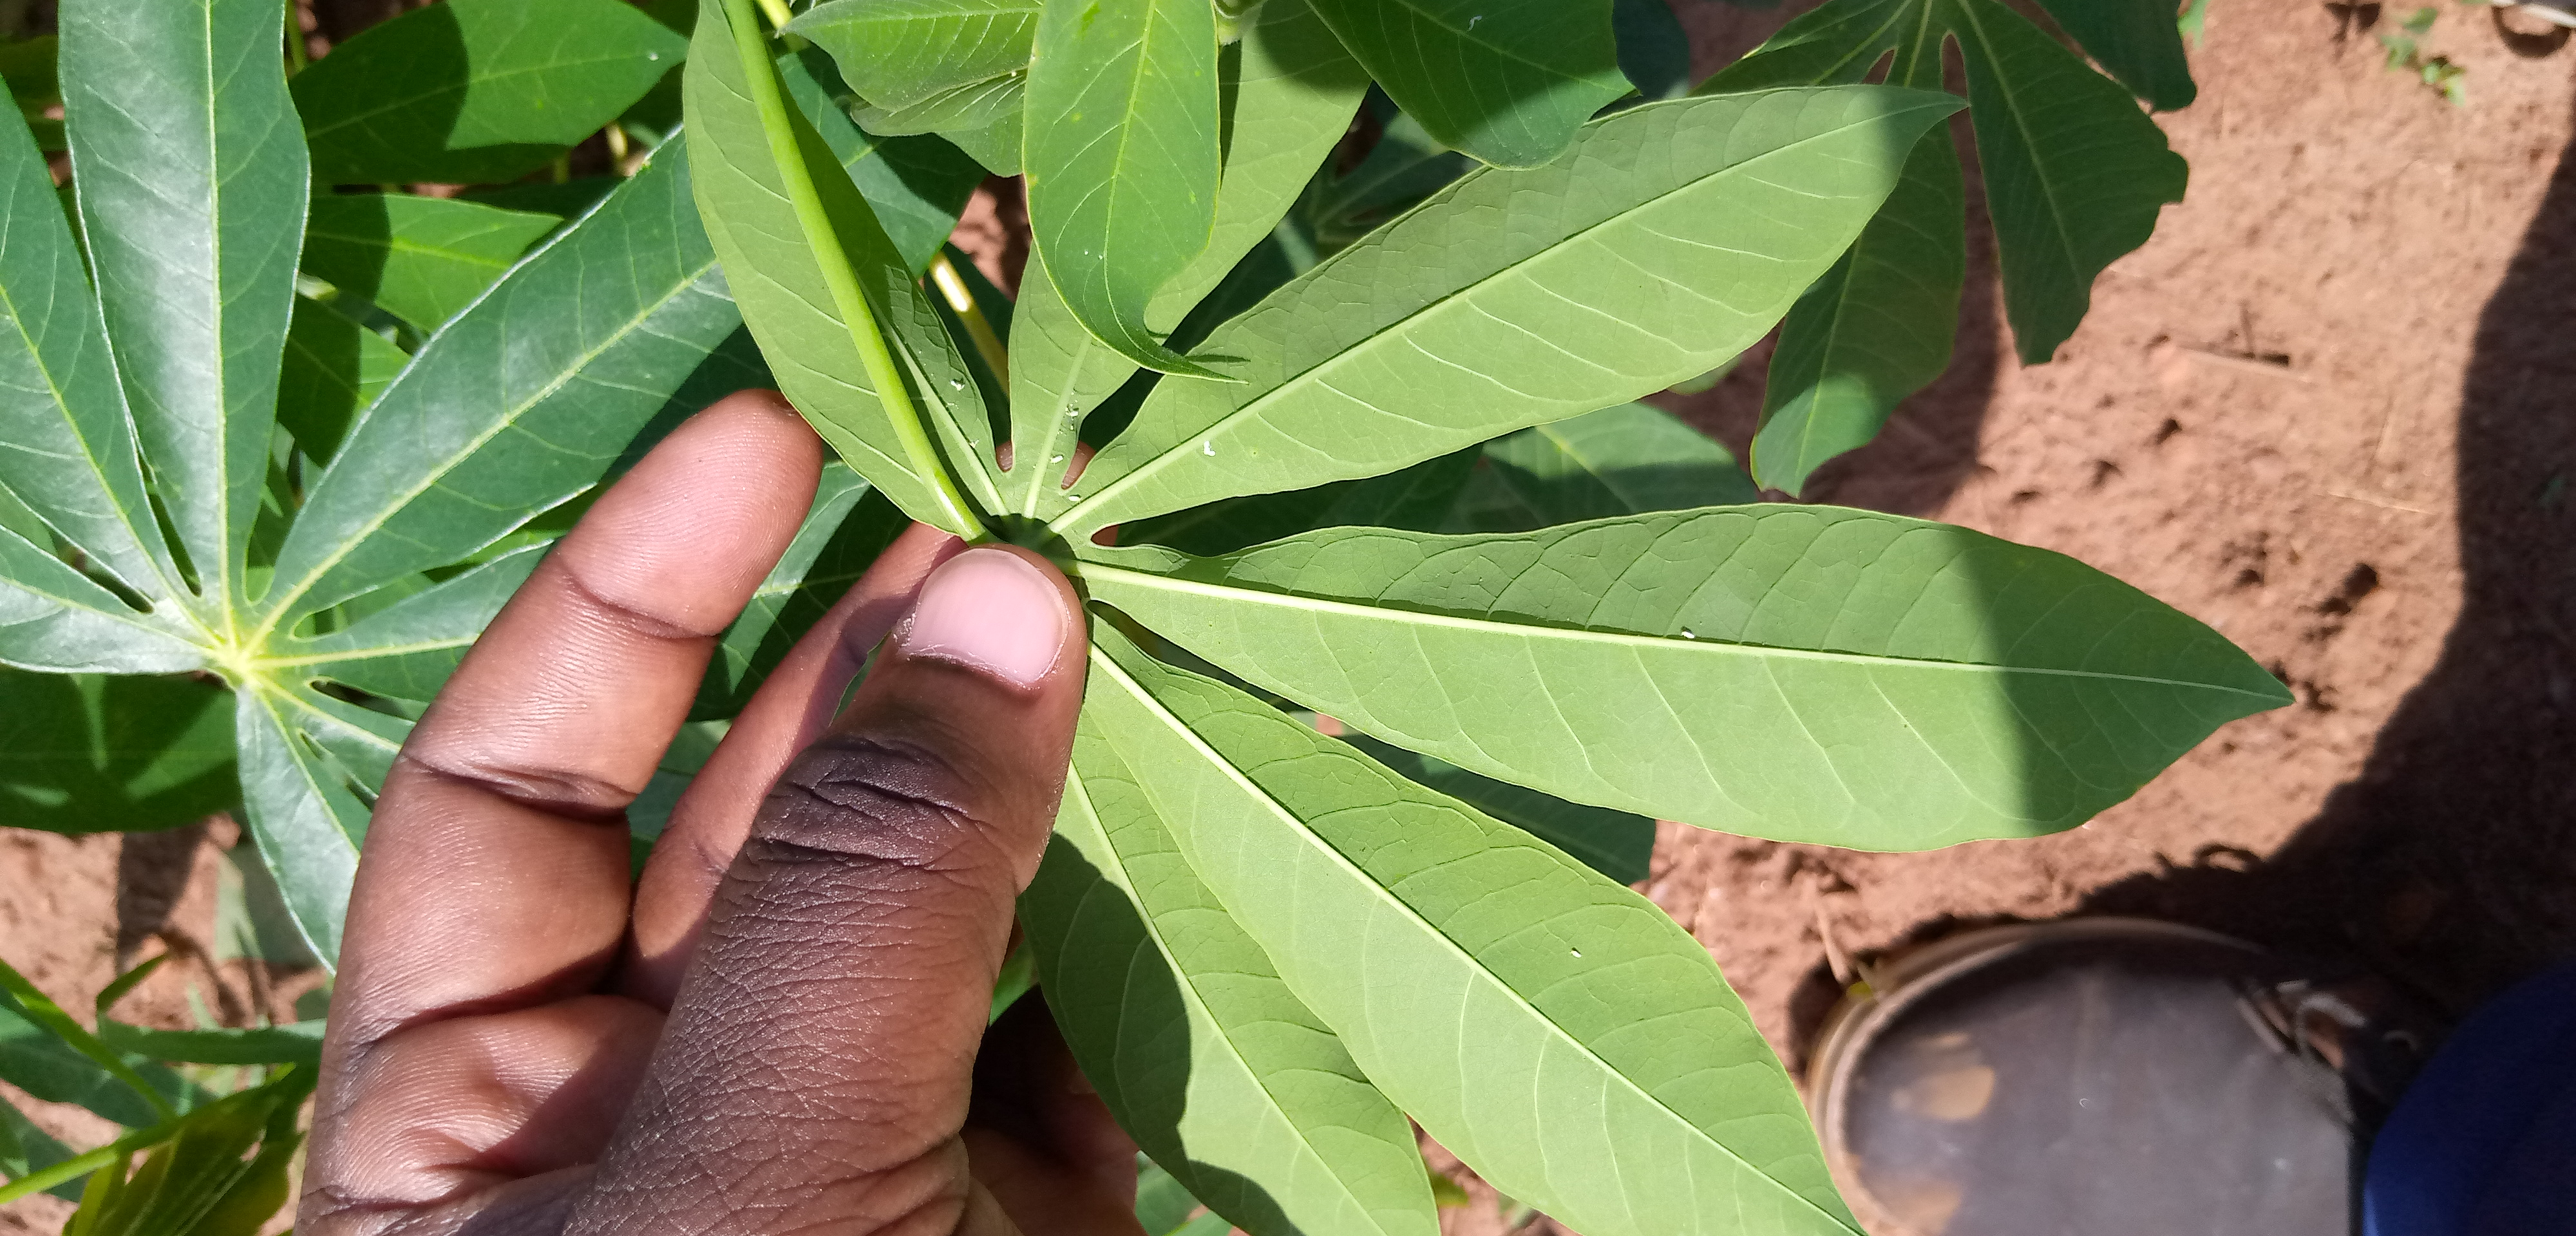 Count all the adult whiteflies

7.